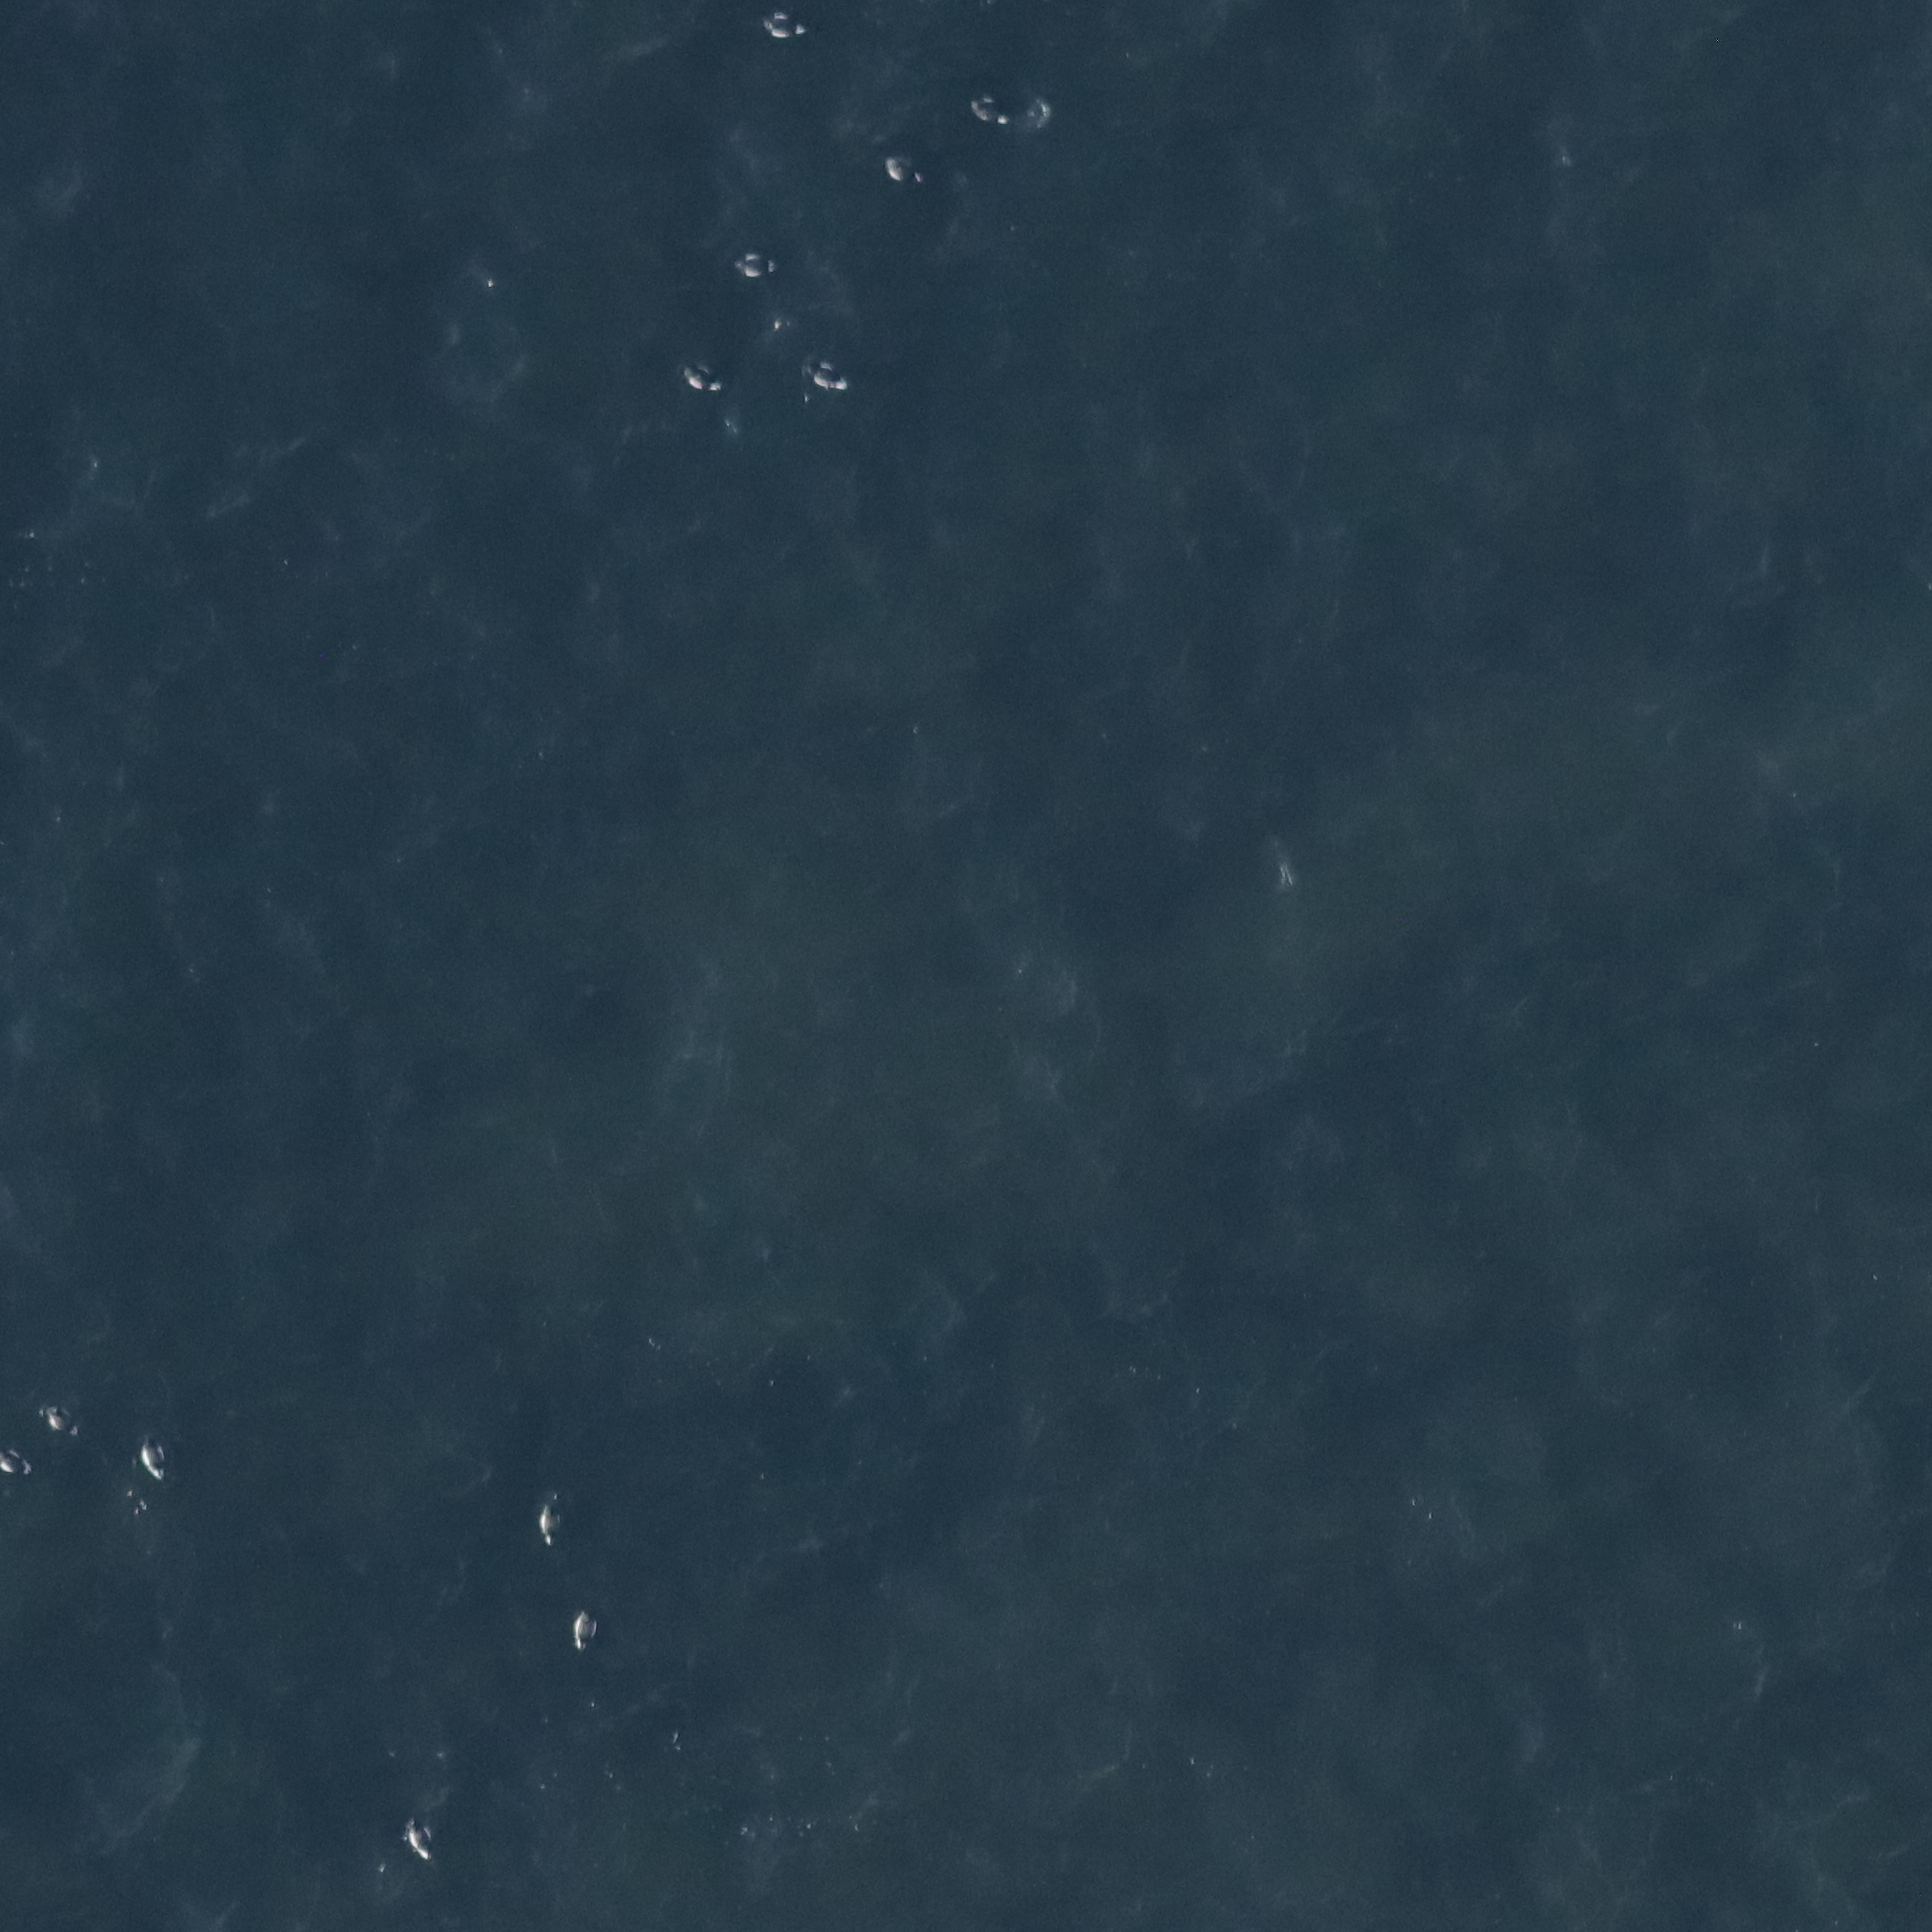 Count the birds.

12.